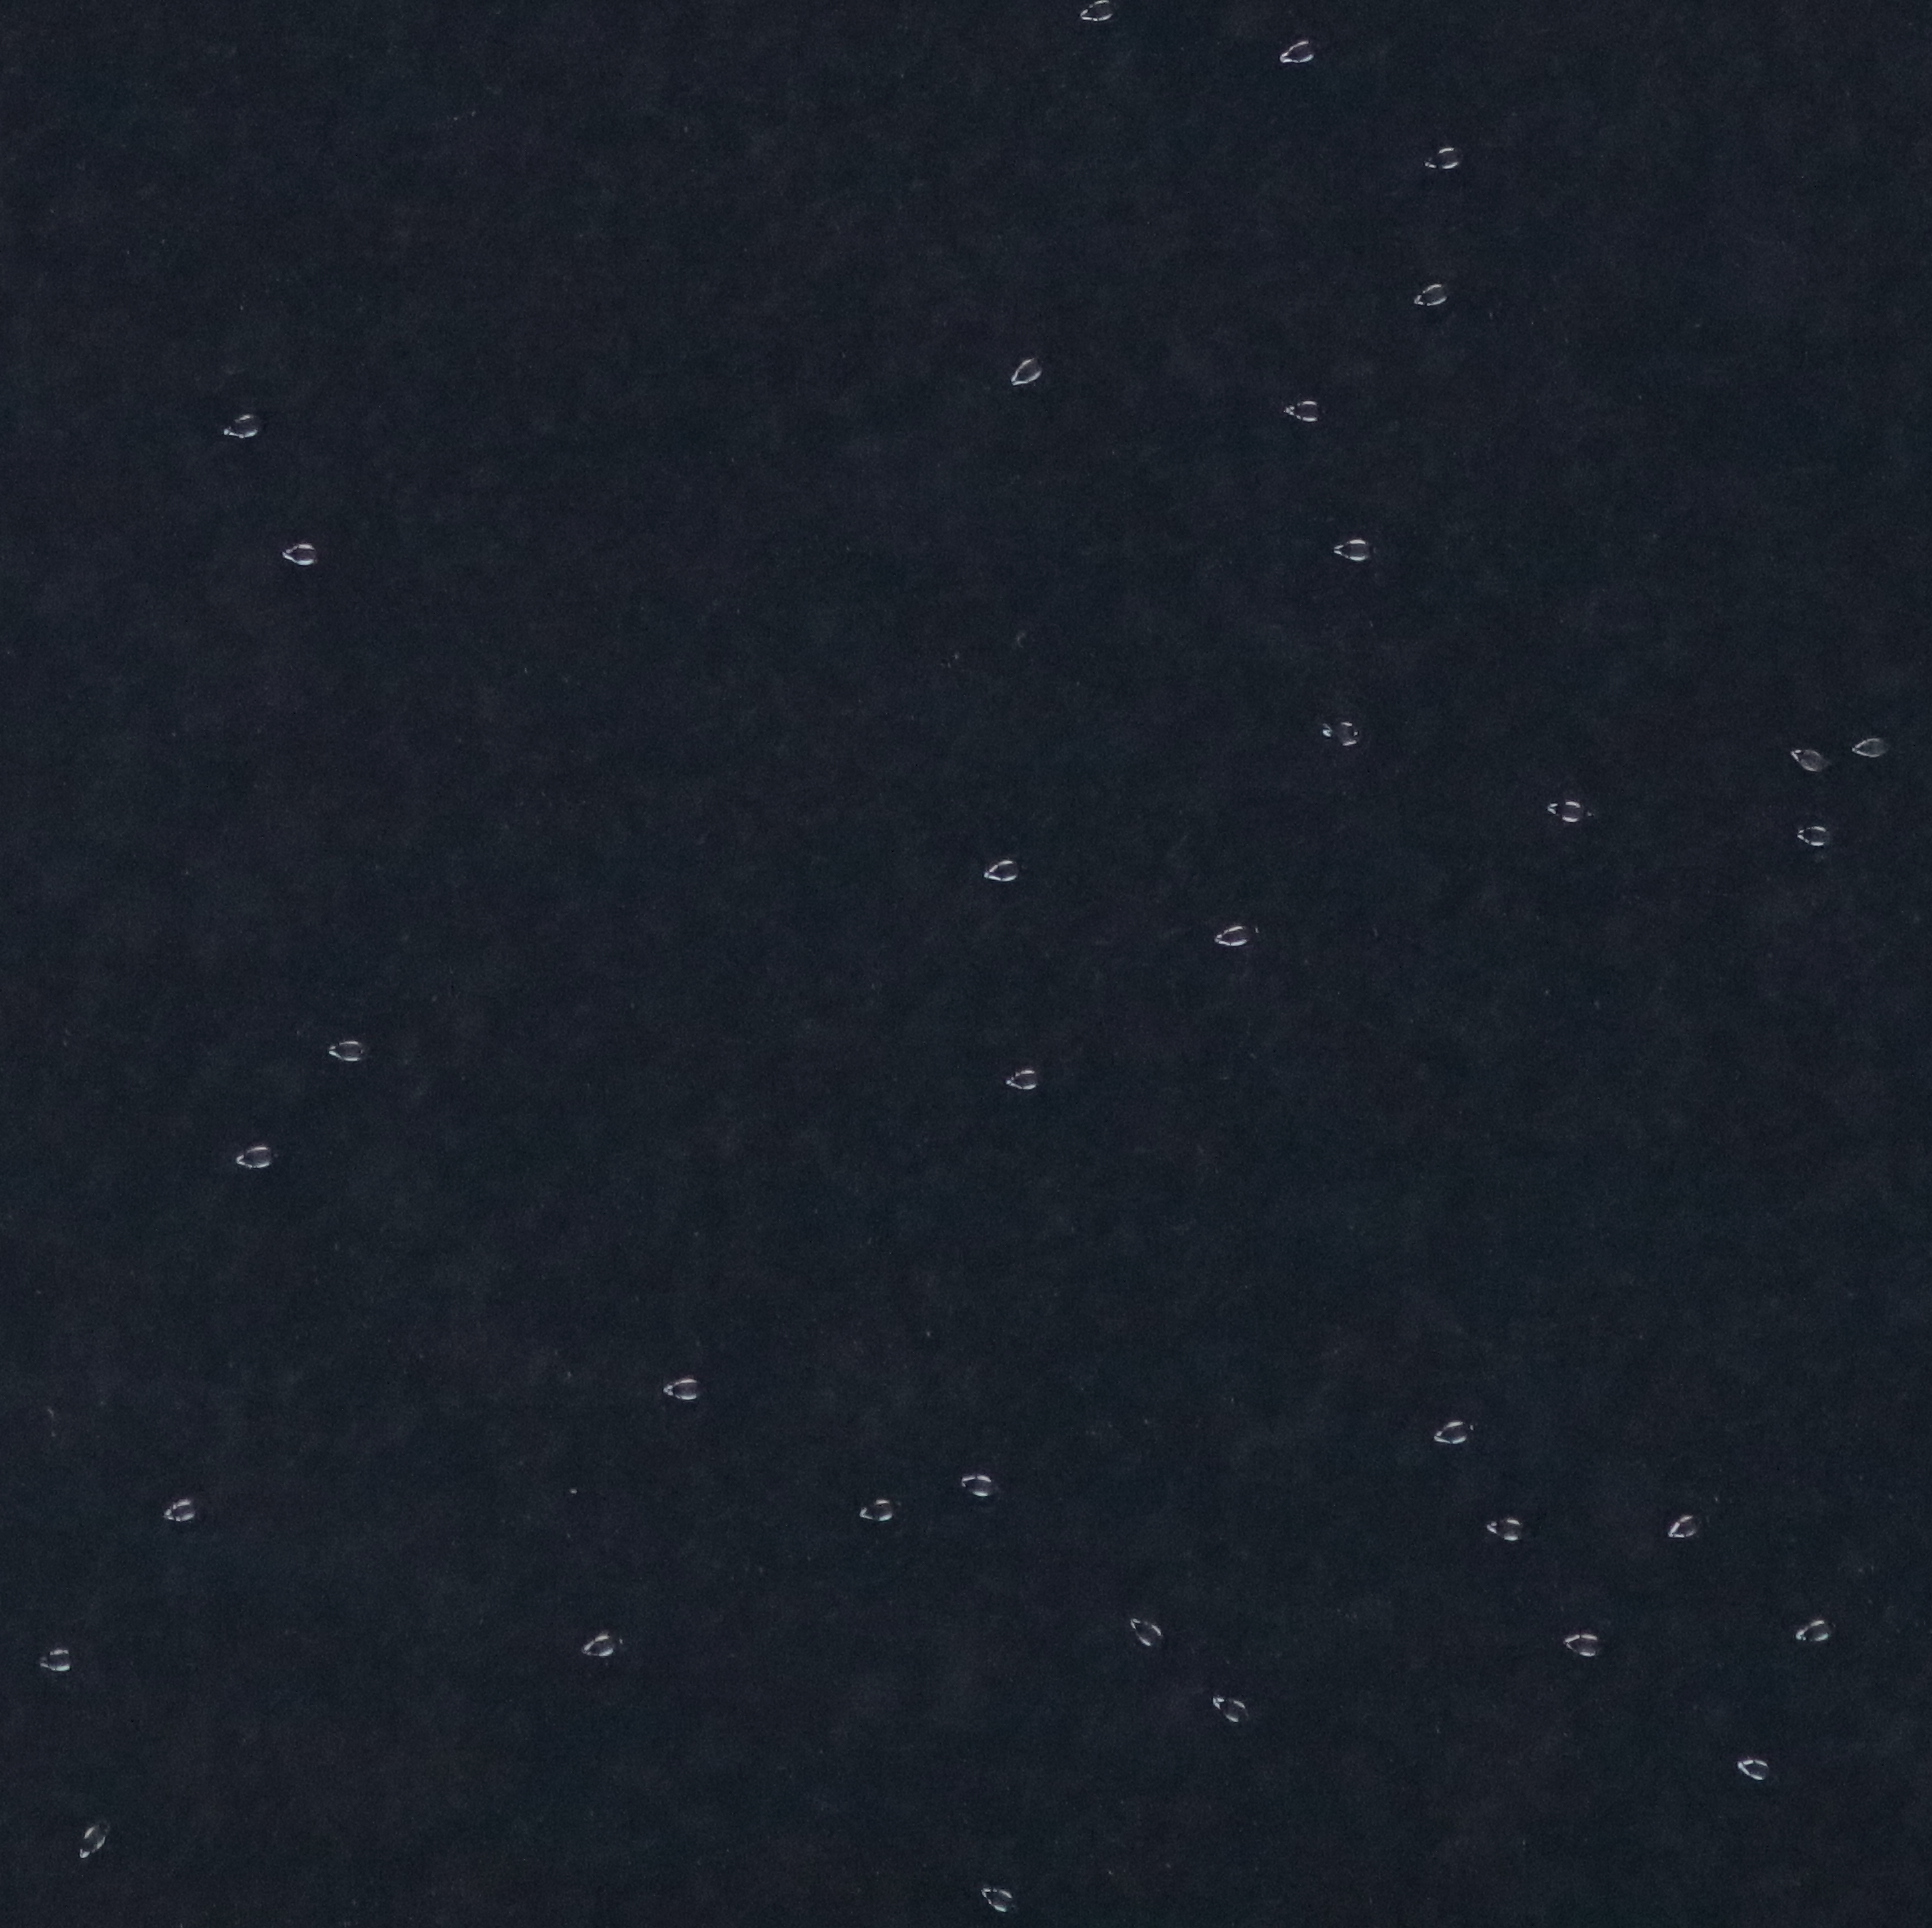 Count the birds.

35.